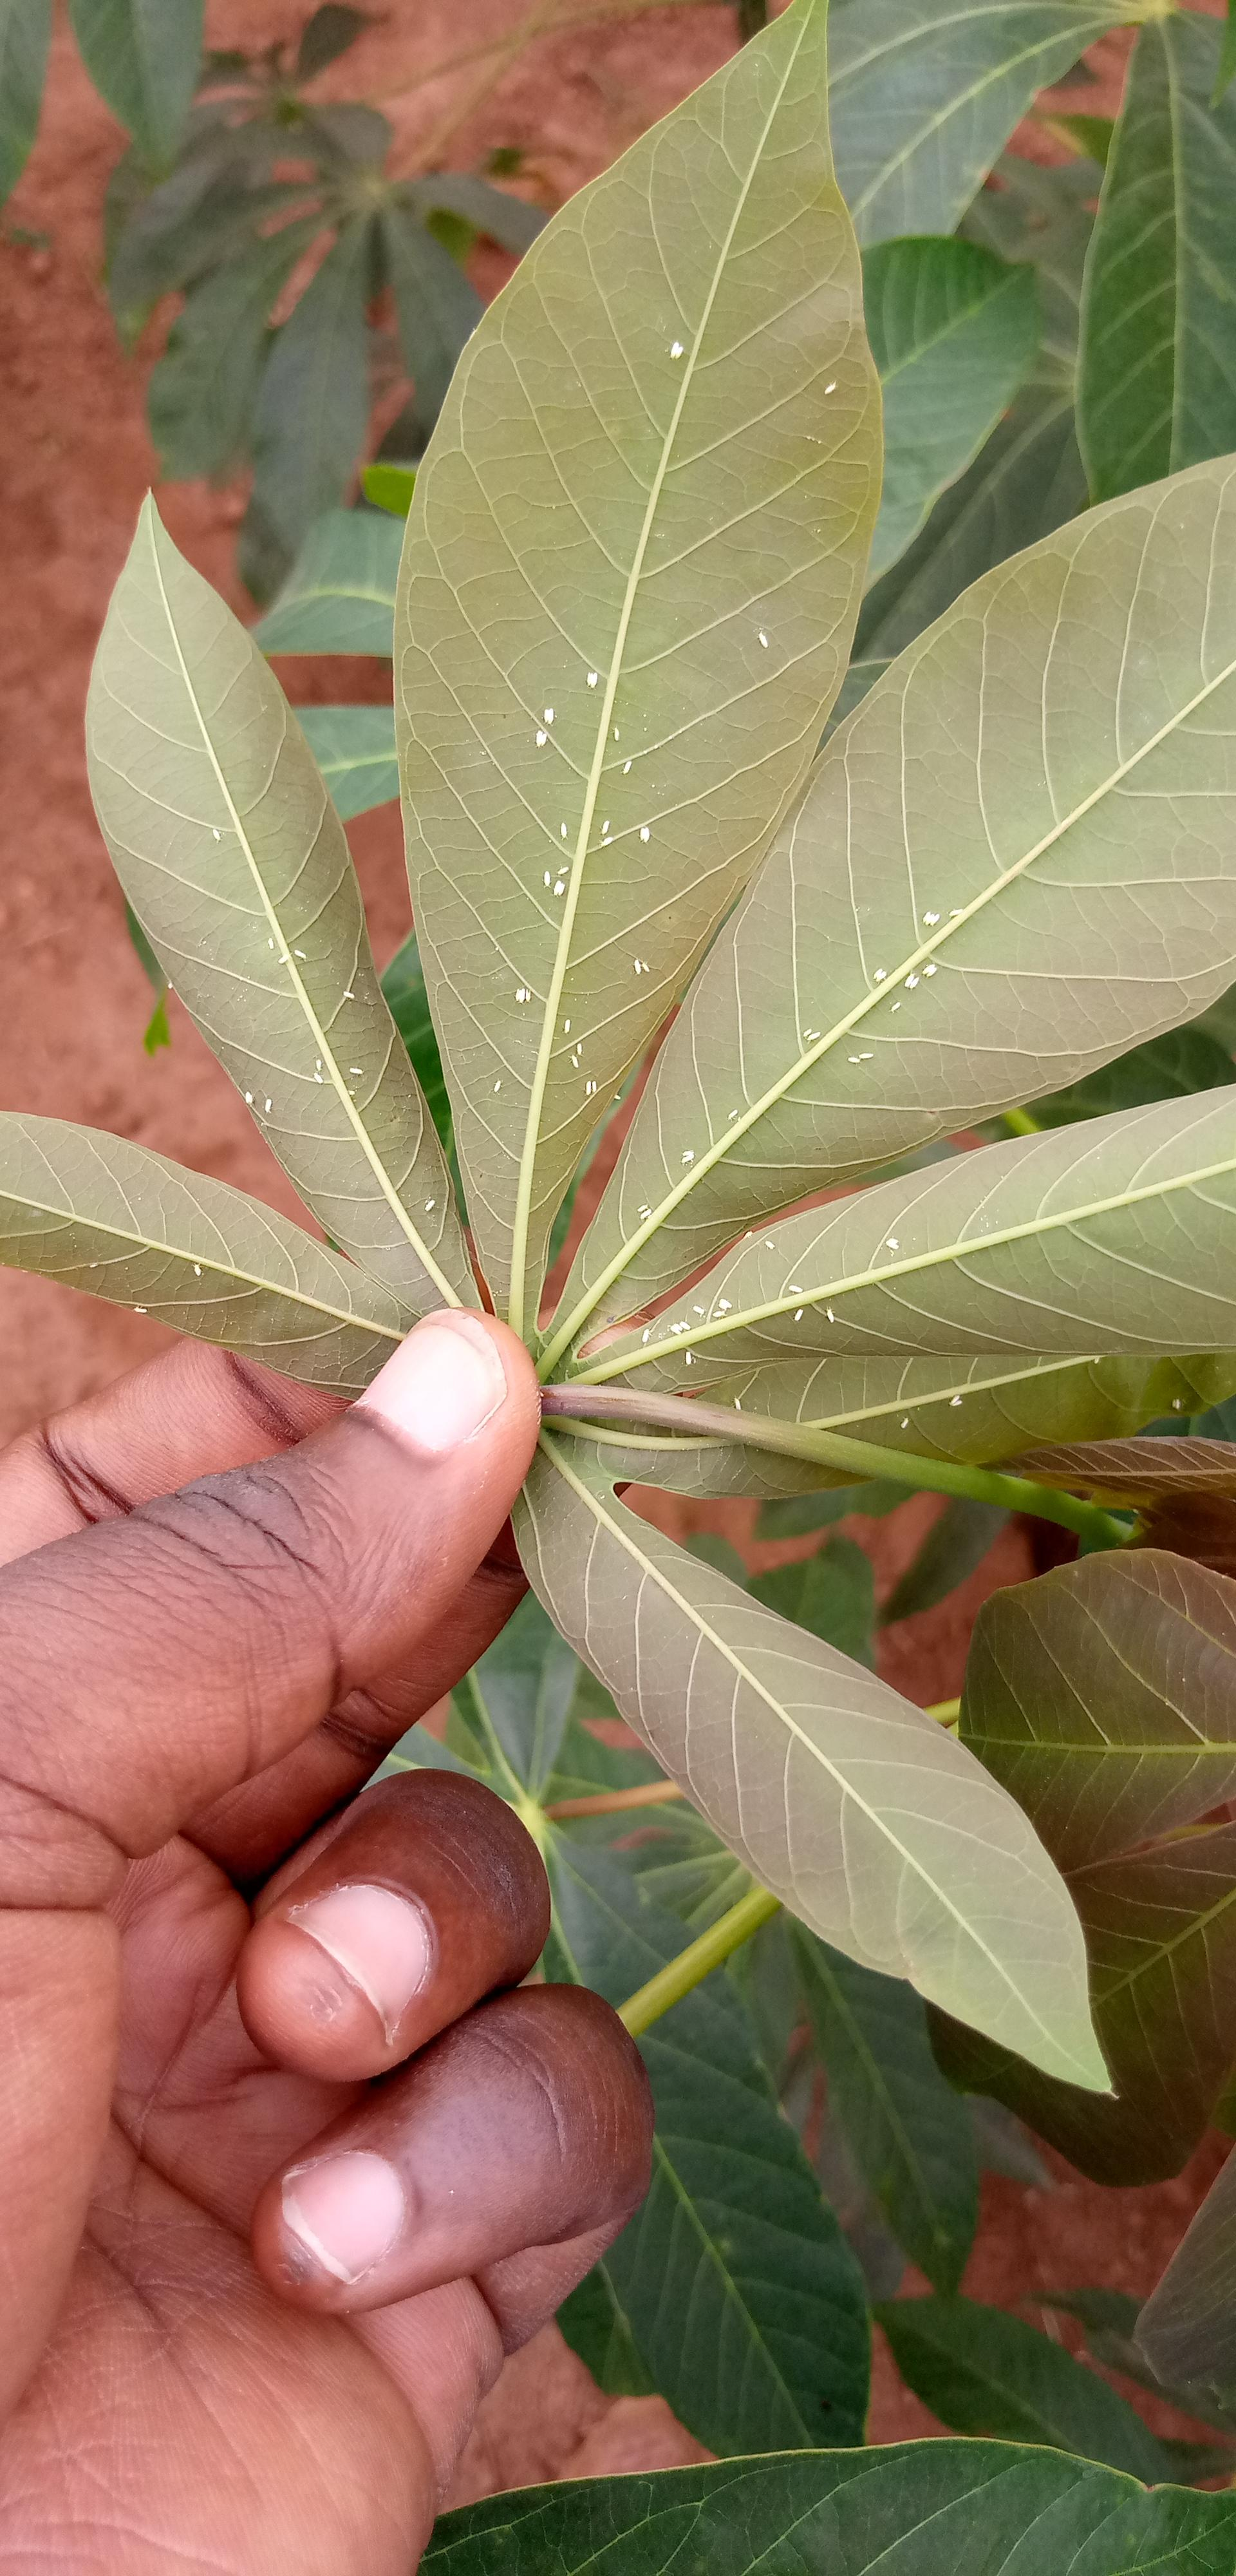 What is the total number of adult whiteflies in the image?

90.